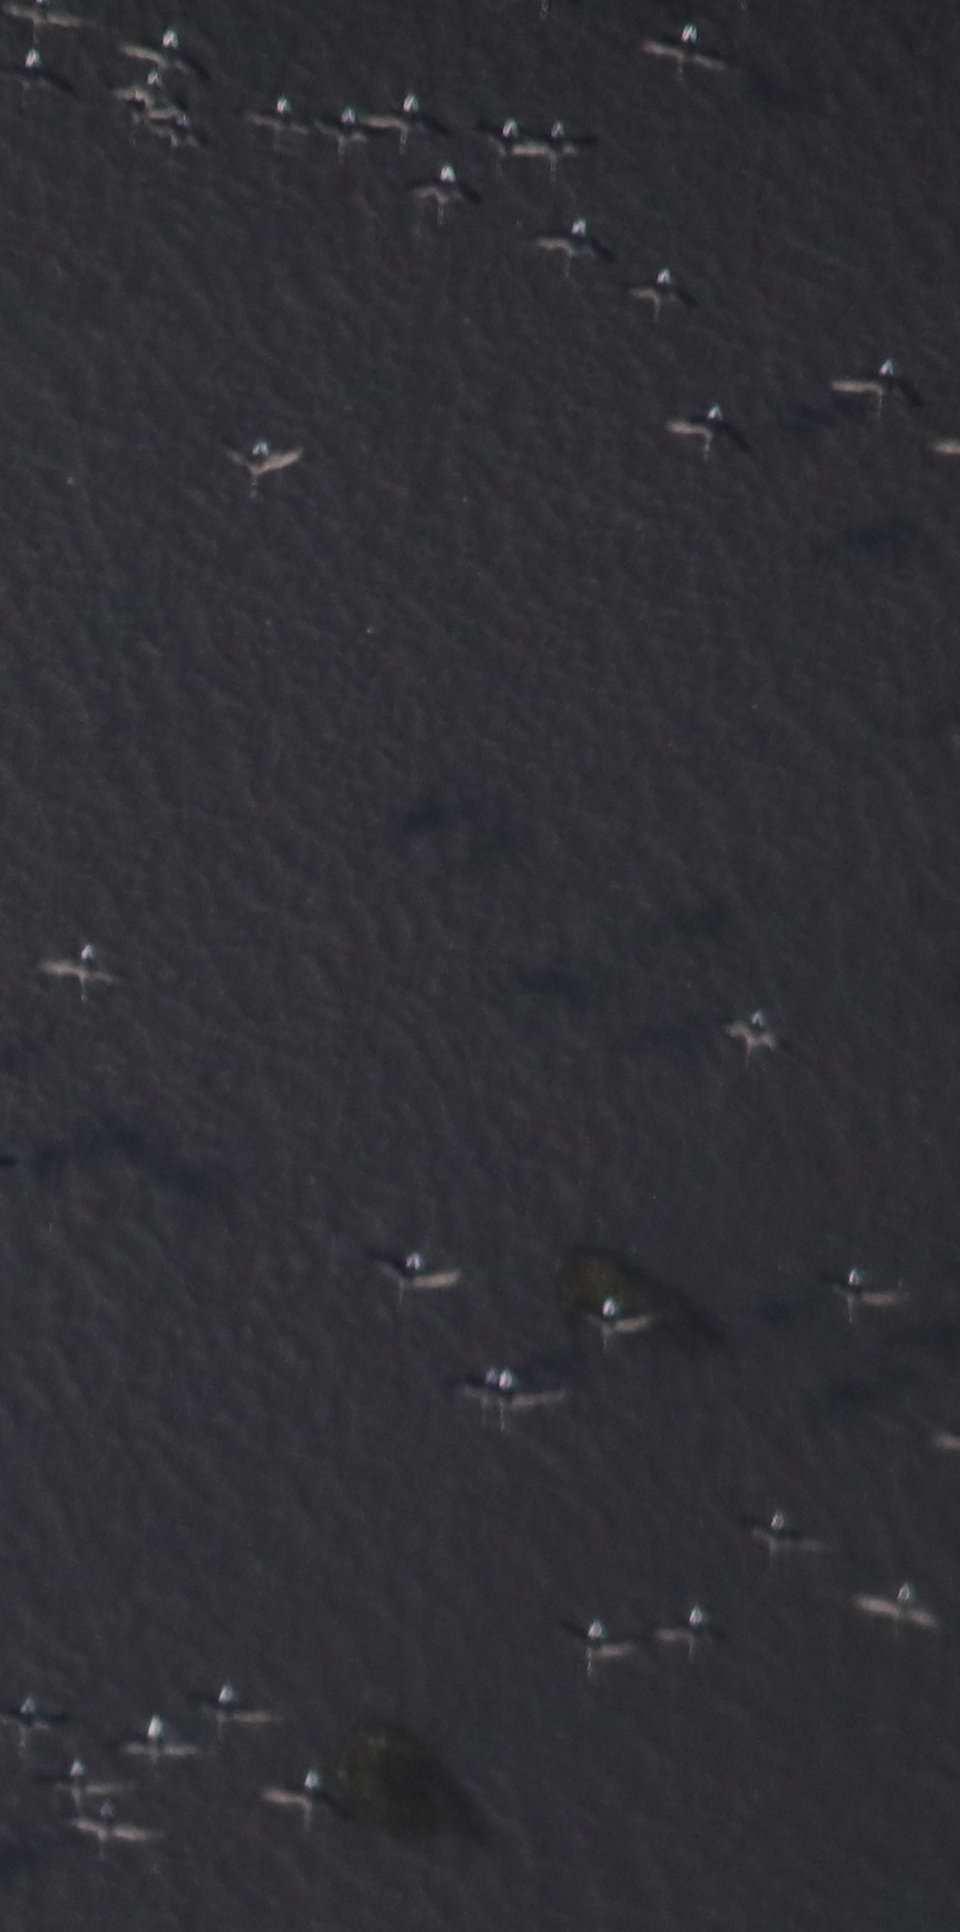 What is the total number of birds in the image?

34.